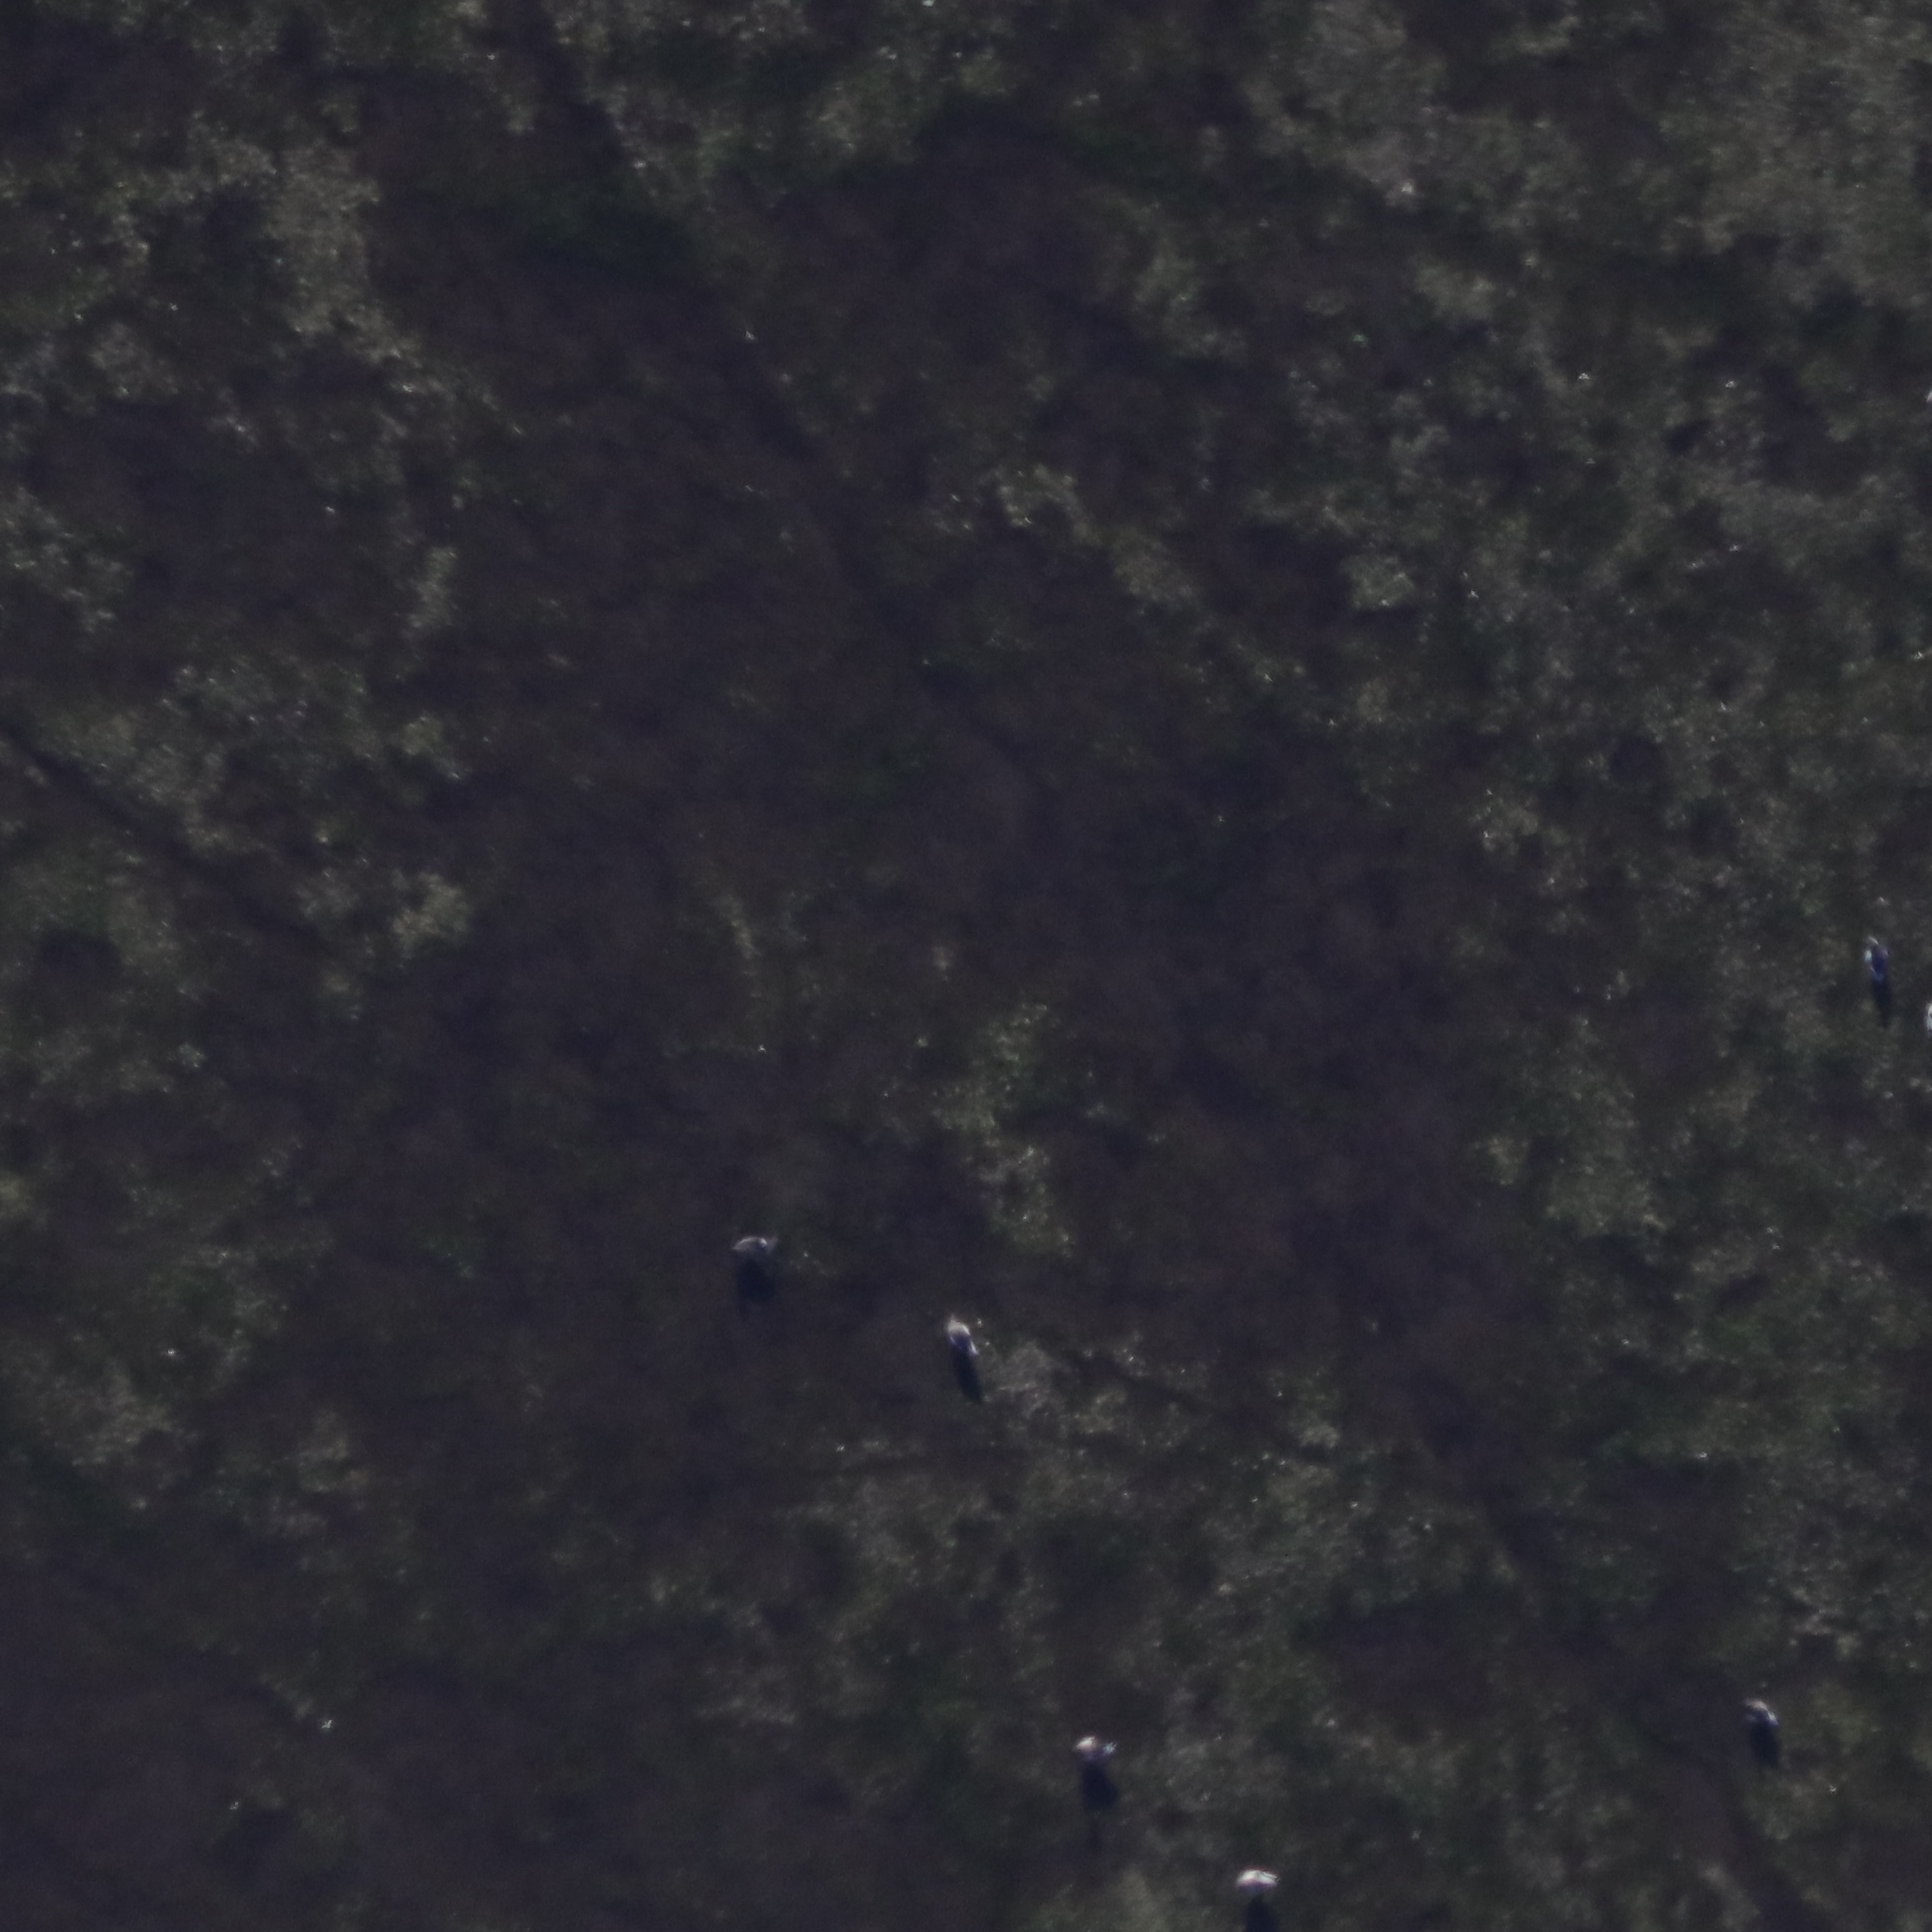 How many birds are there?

6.